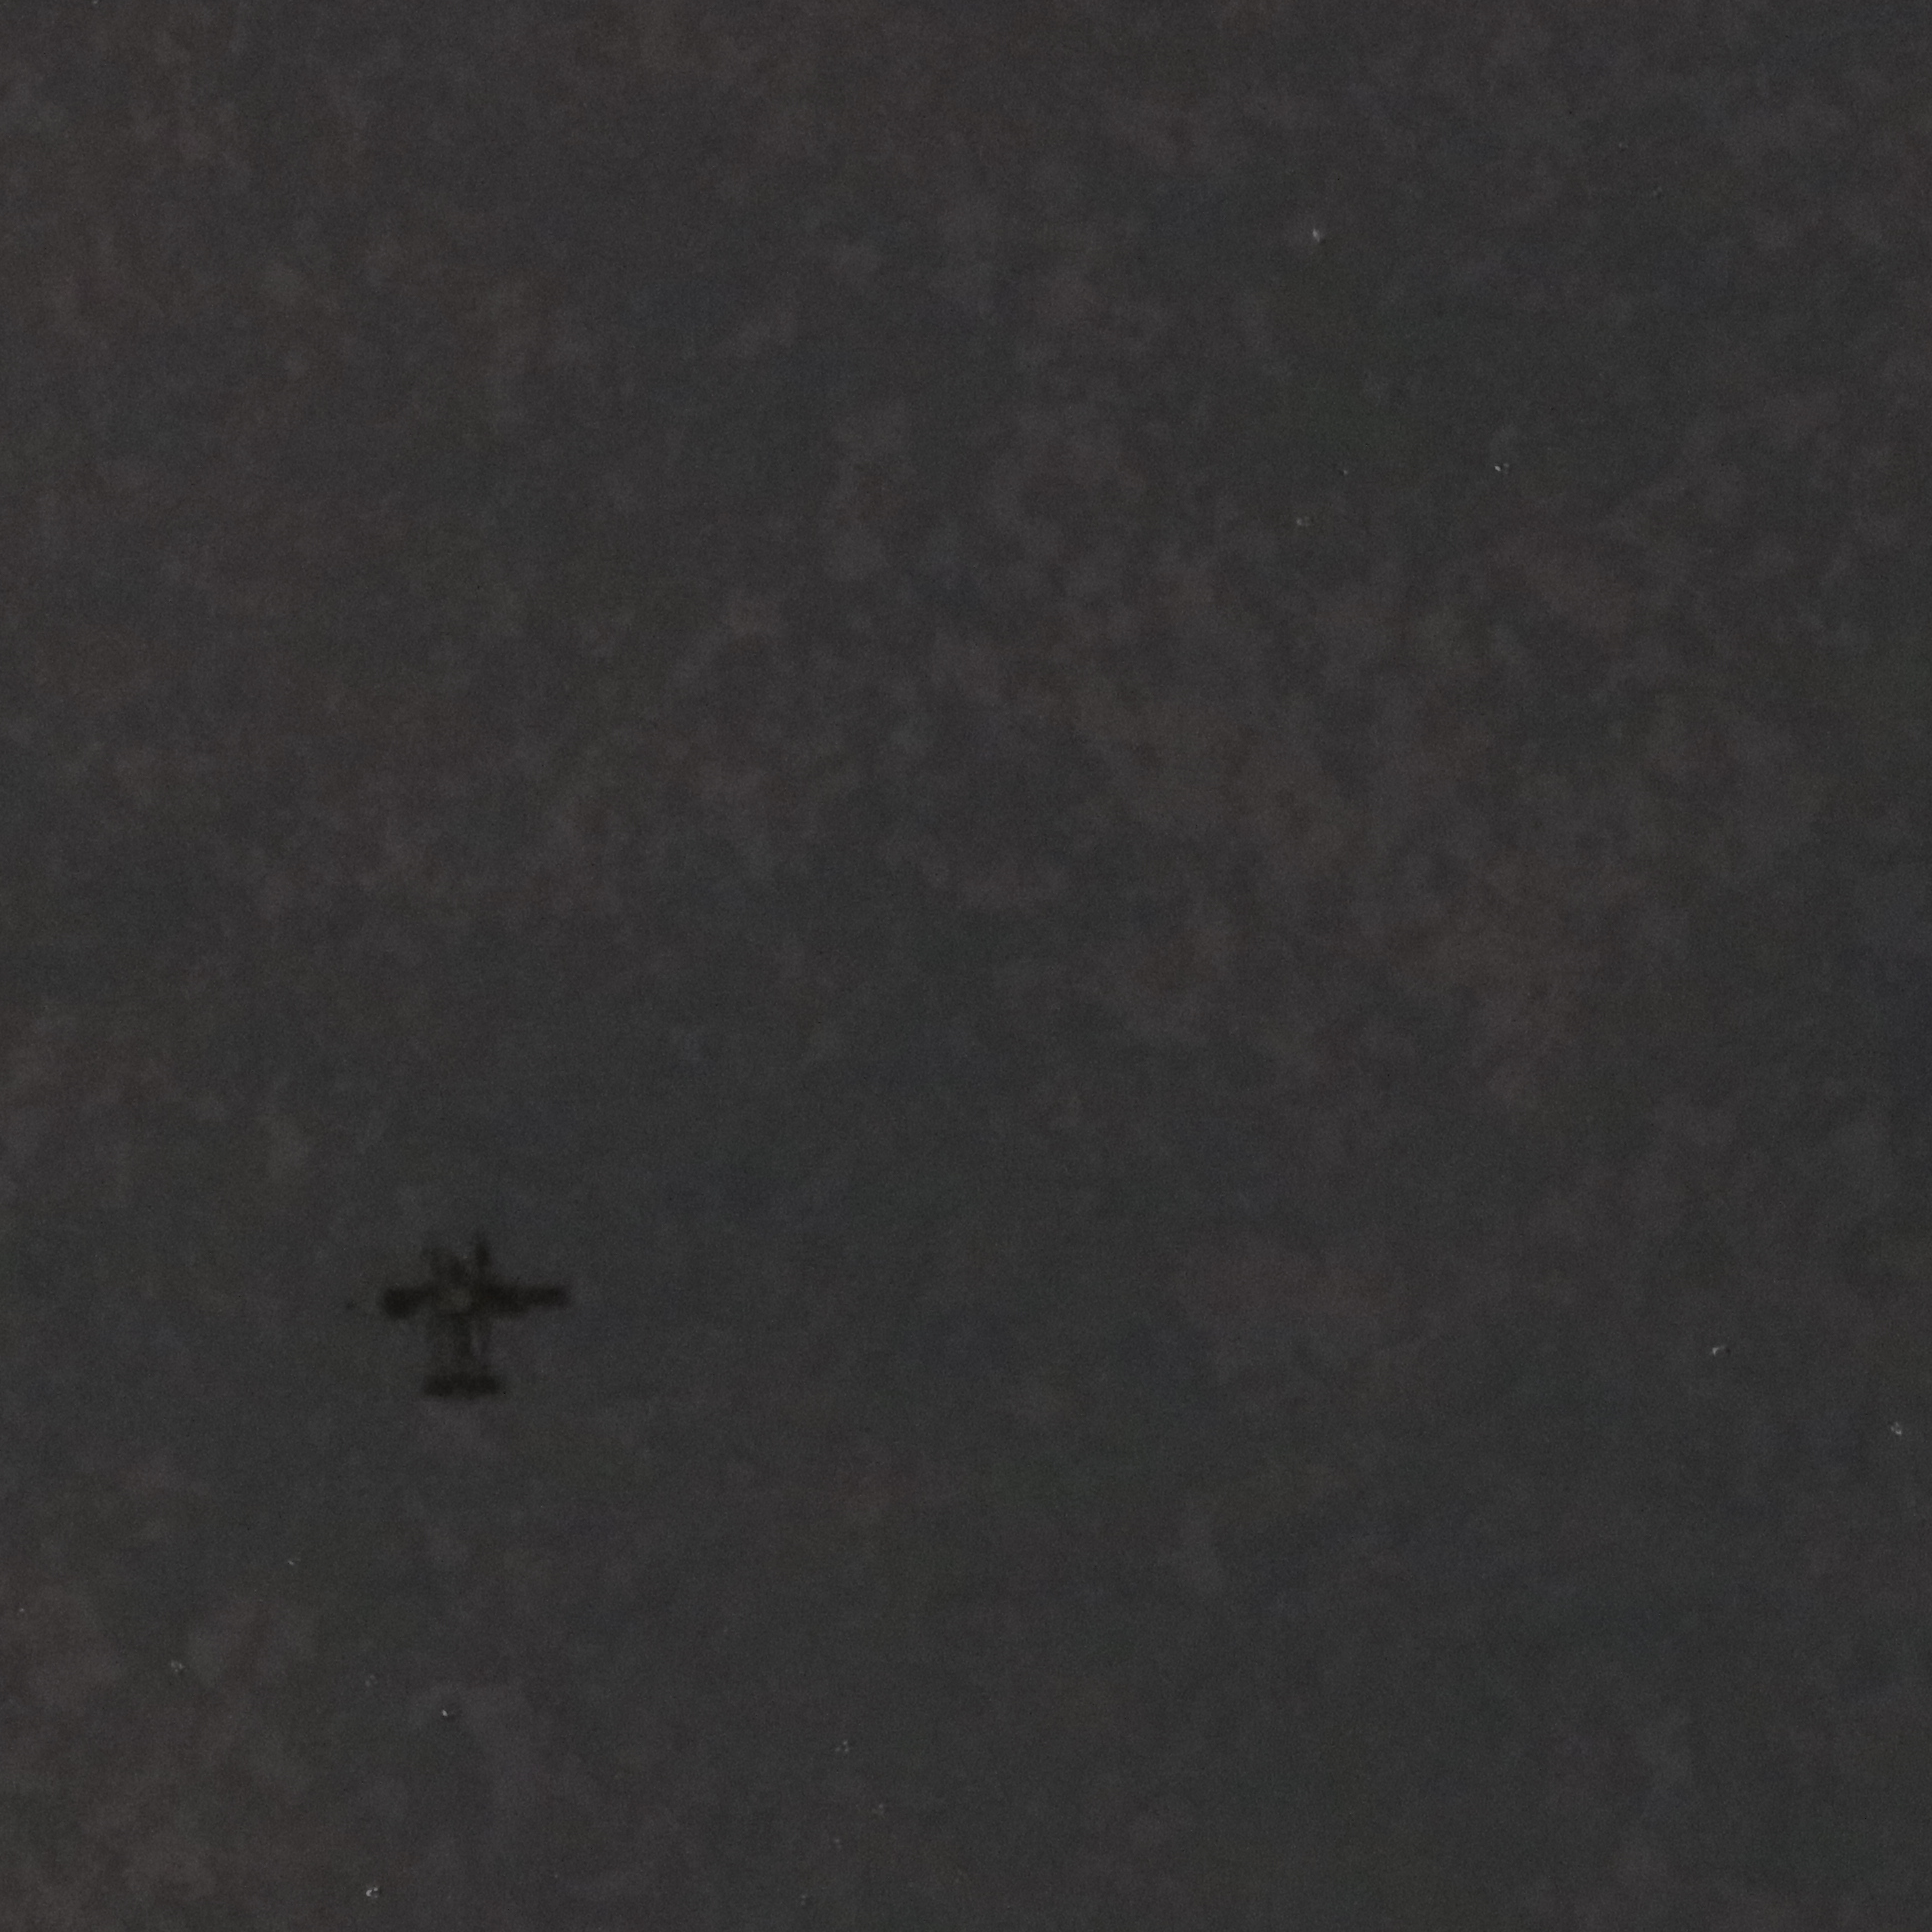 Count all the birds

18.